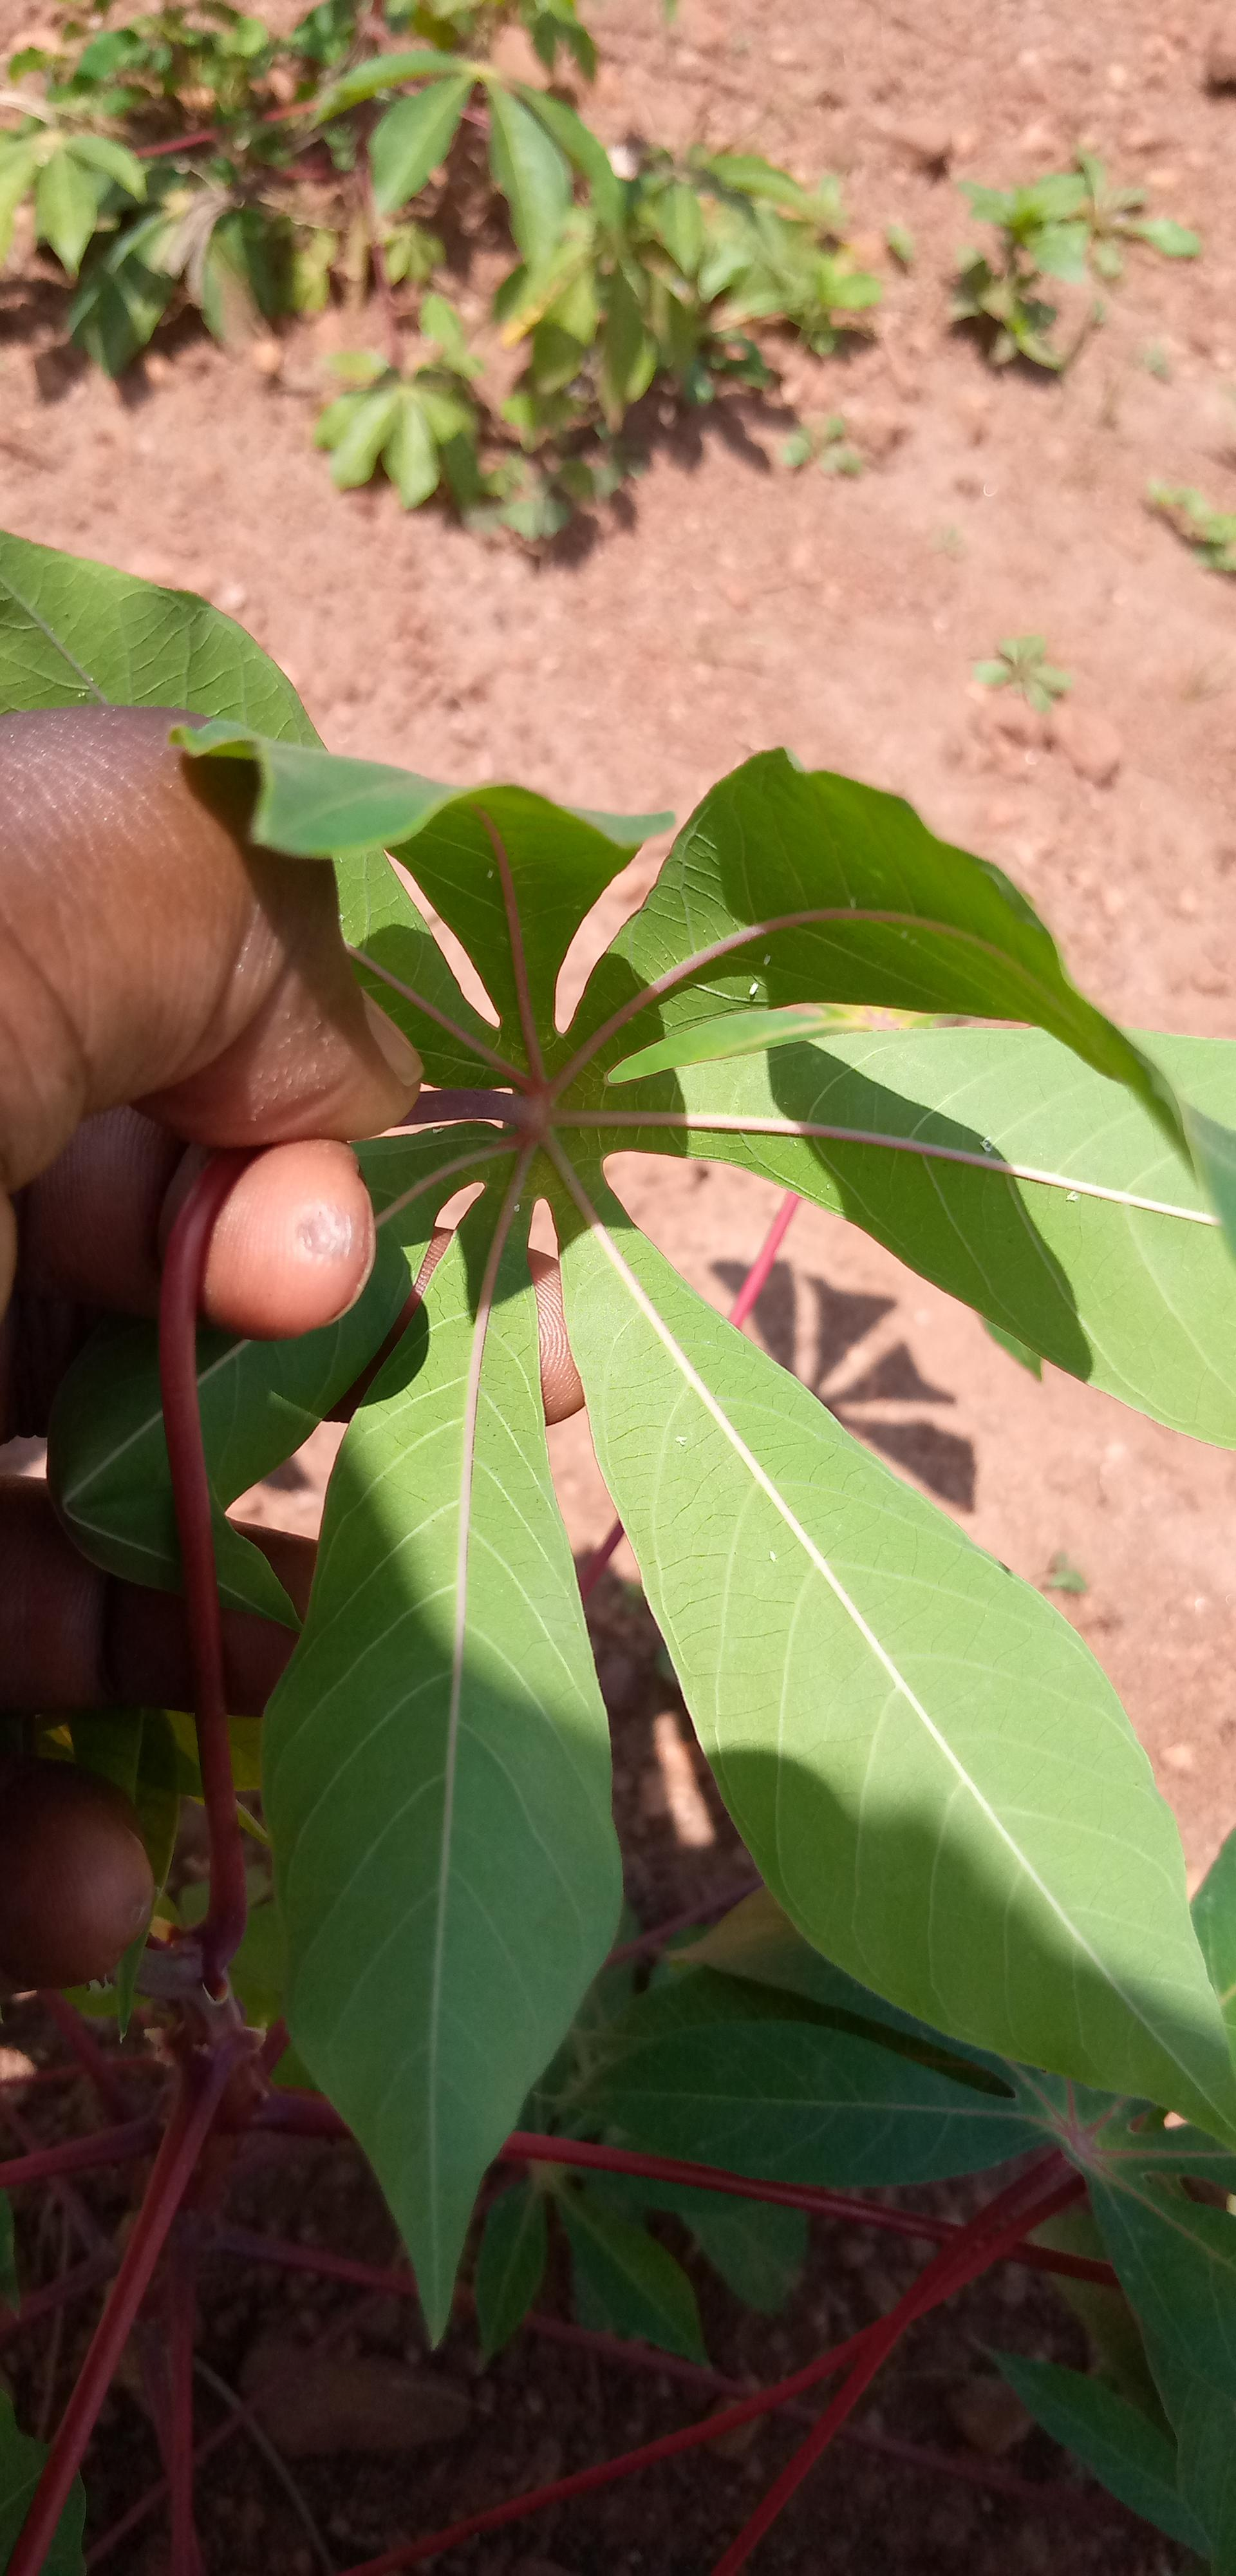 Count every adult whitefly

8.